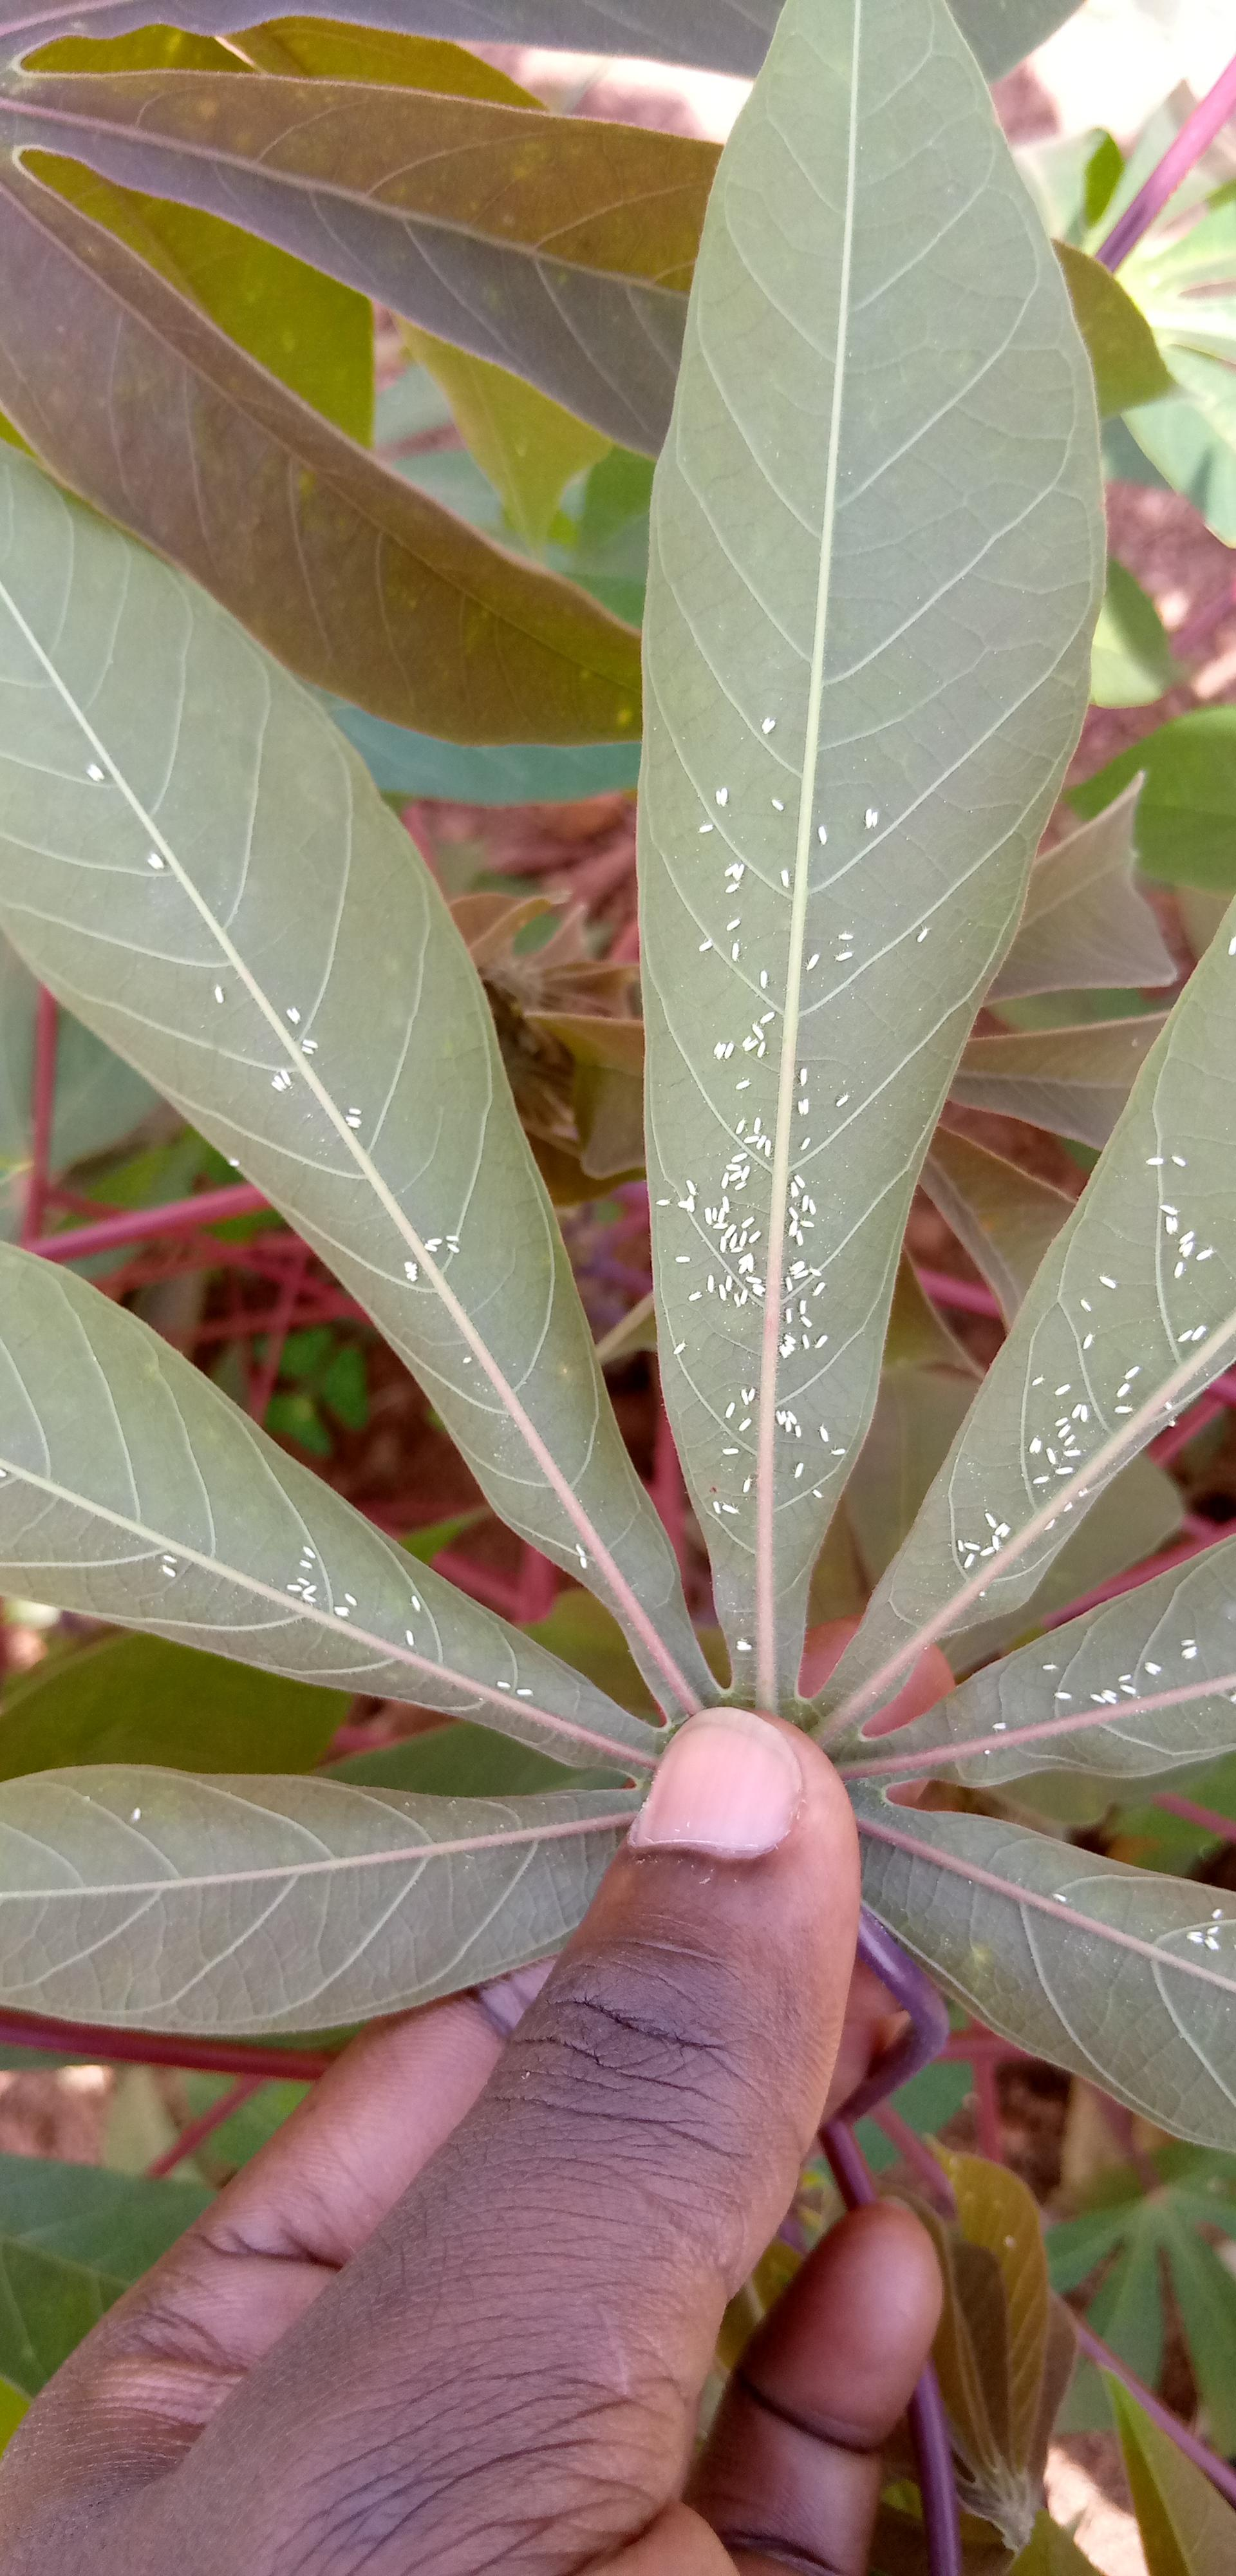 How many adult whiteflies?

208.